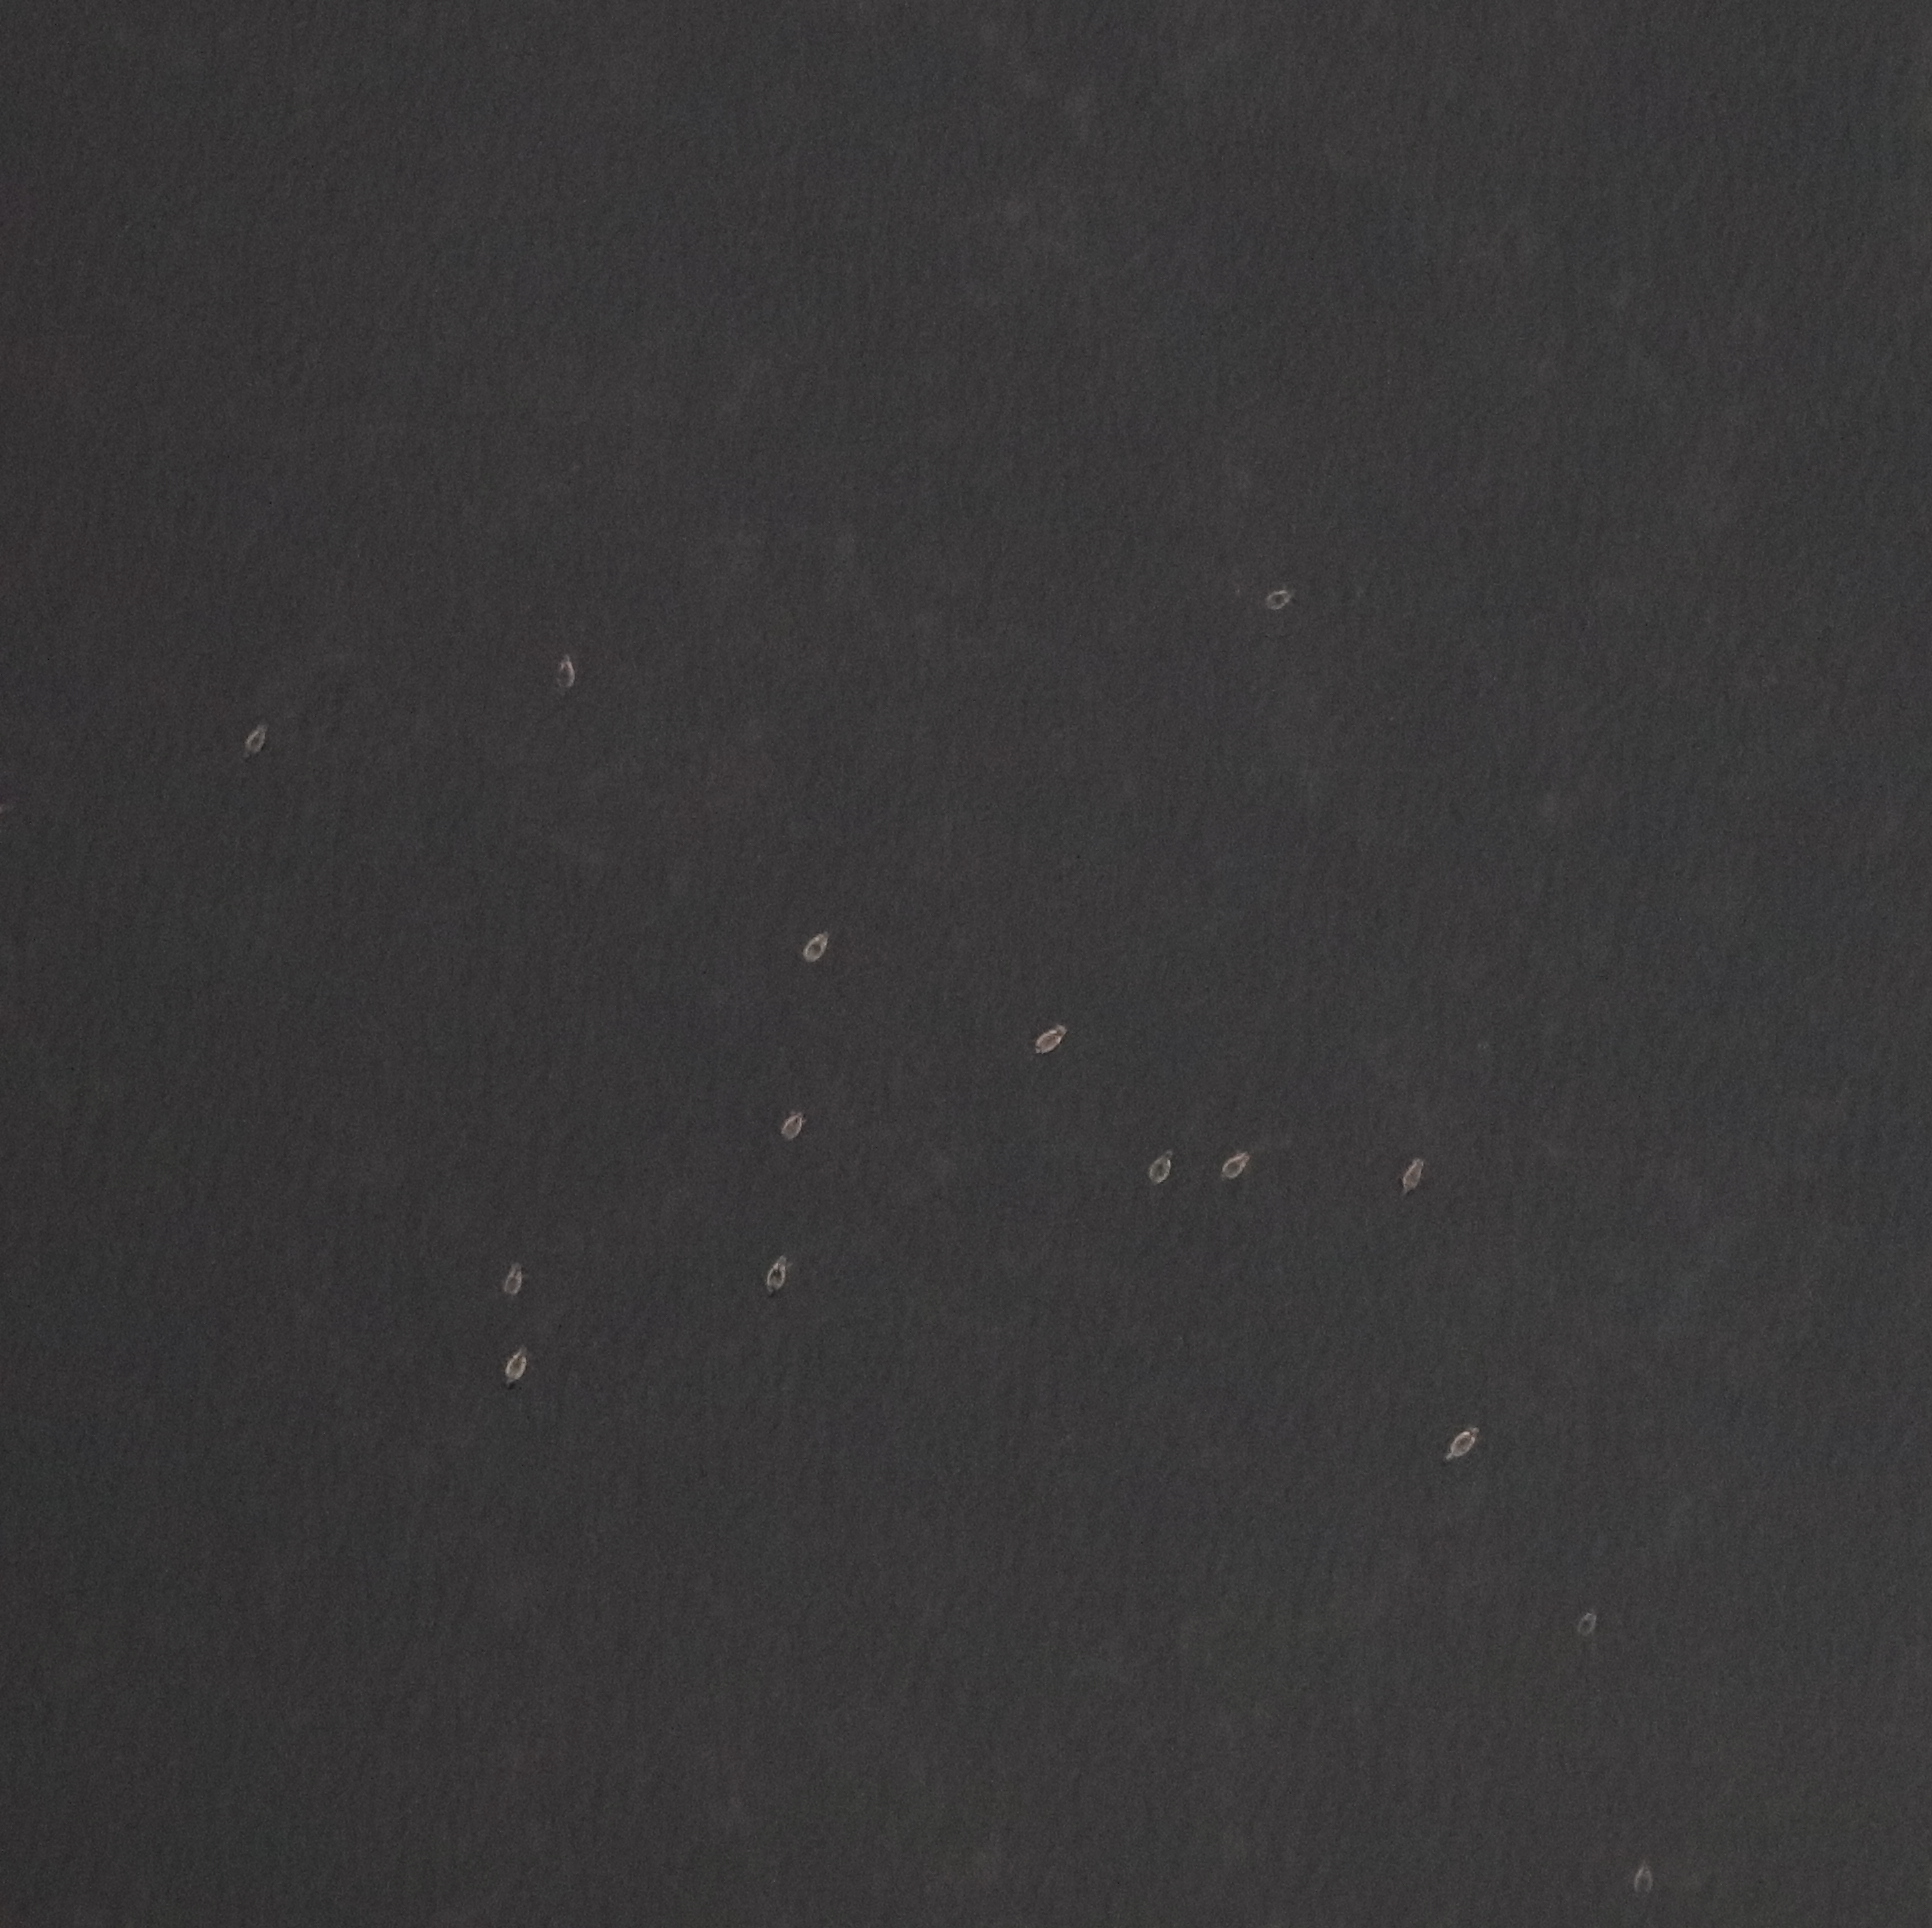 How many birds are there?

15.